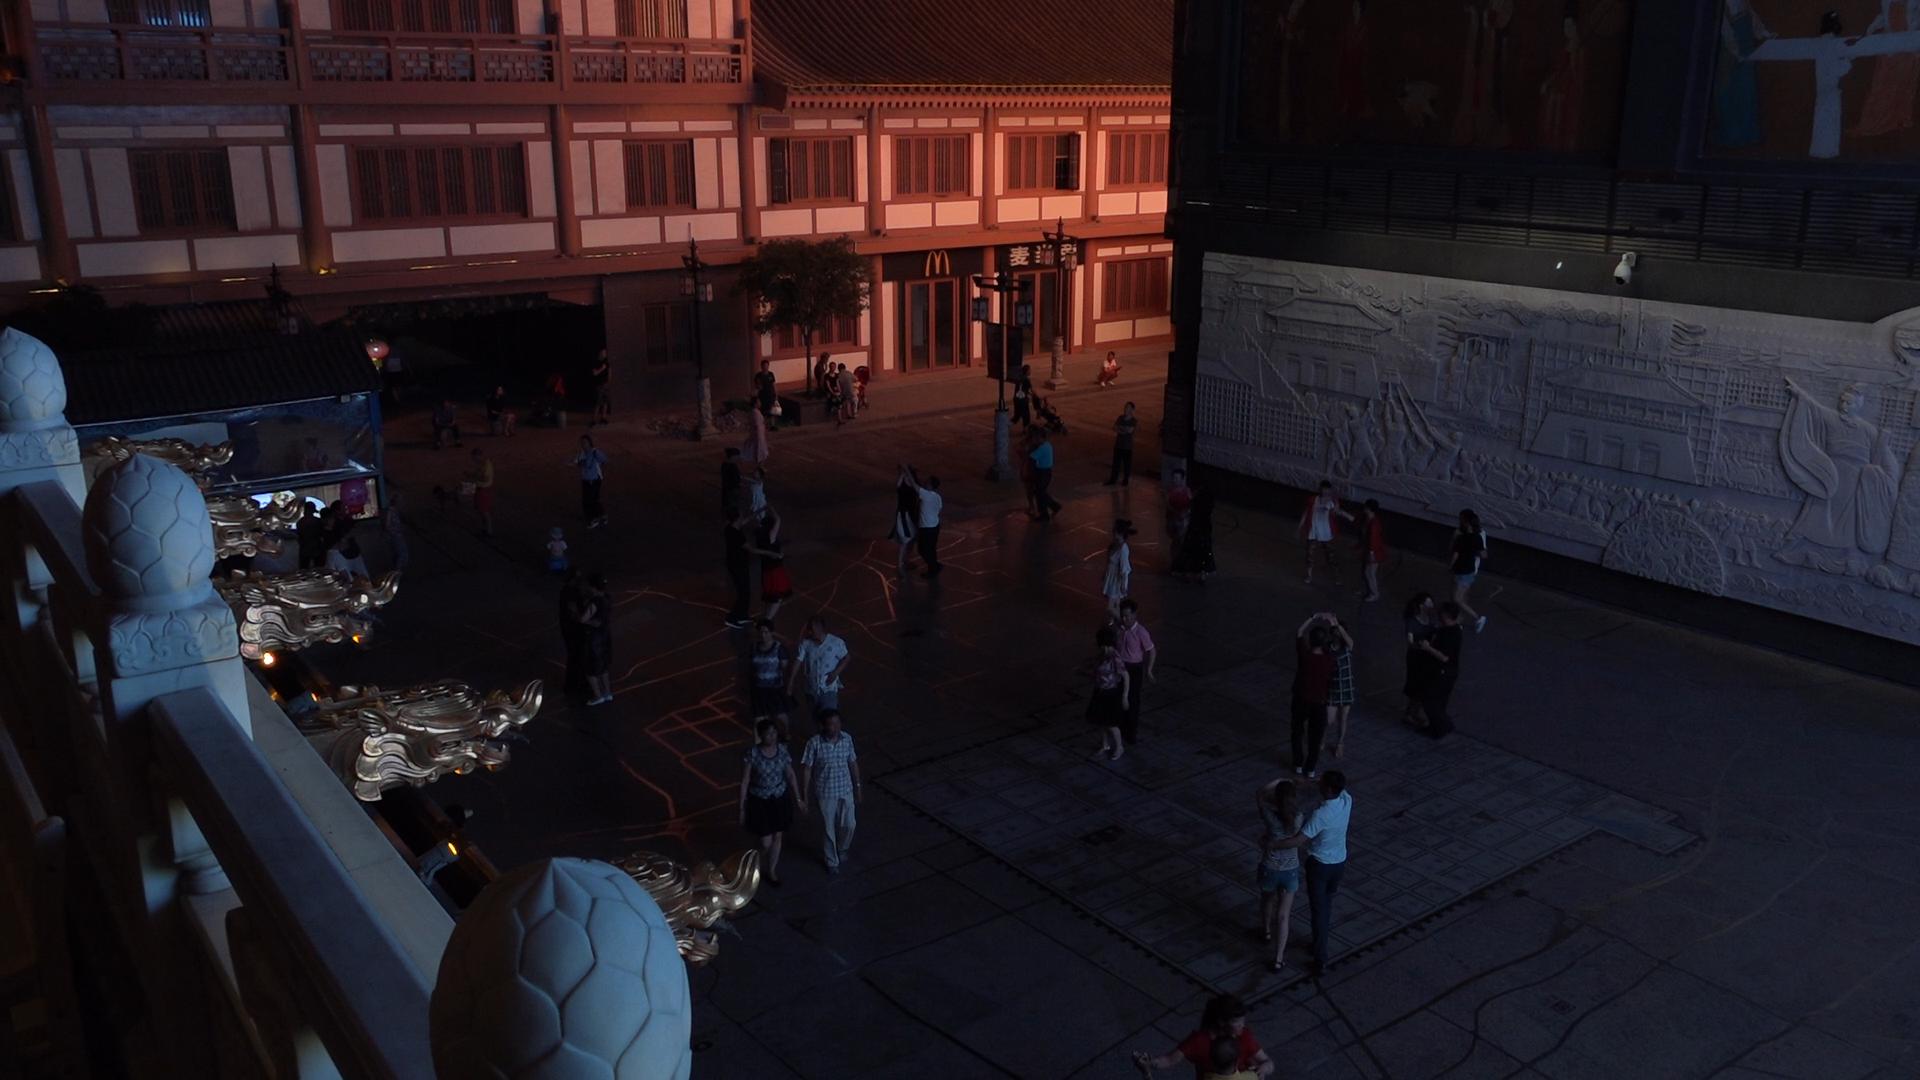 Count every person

48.